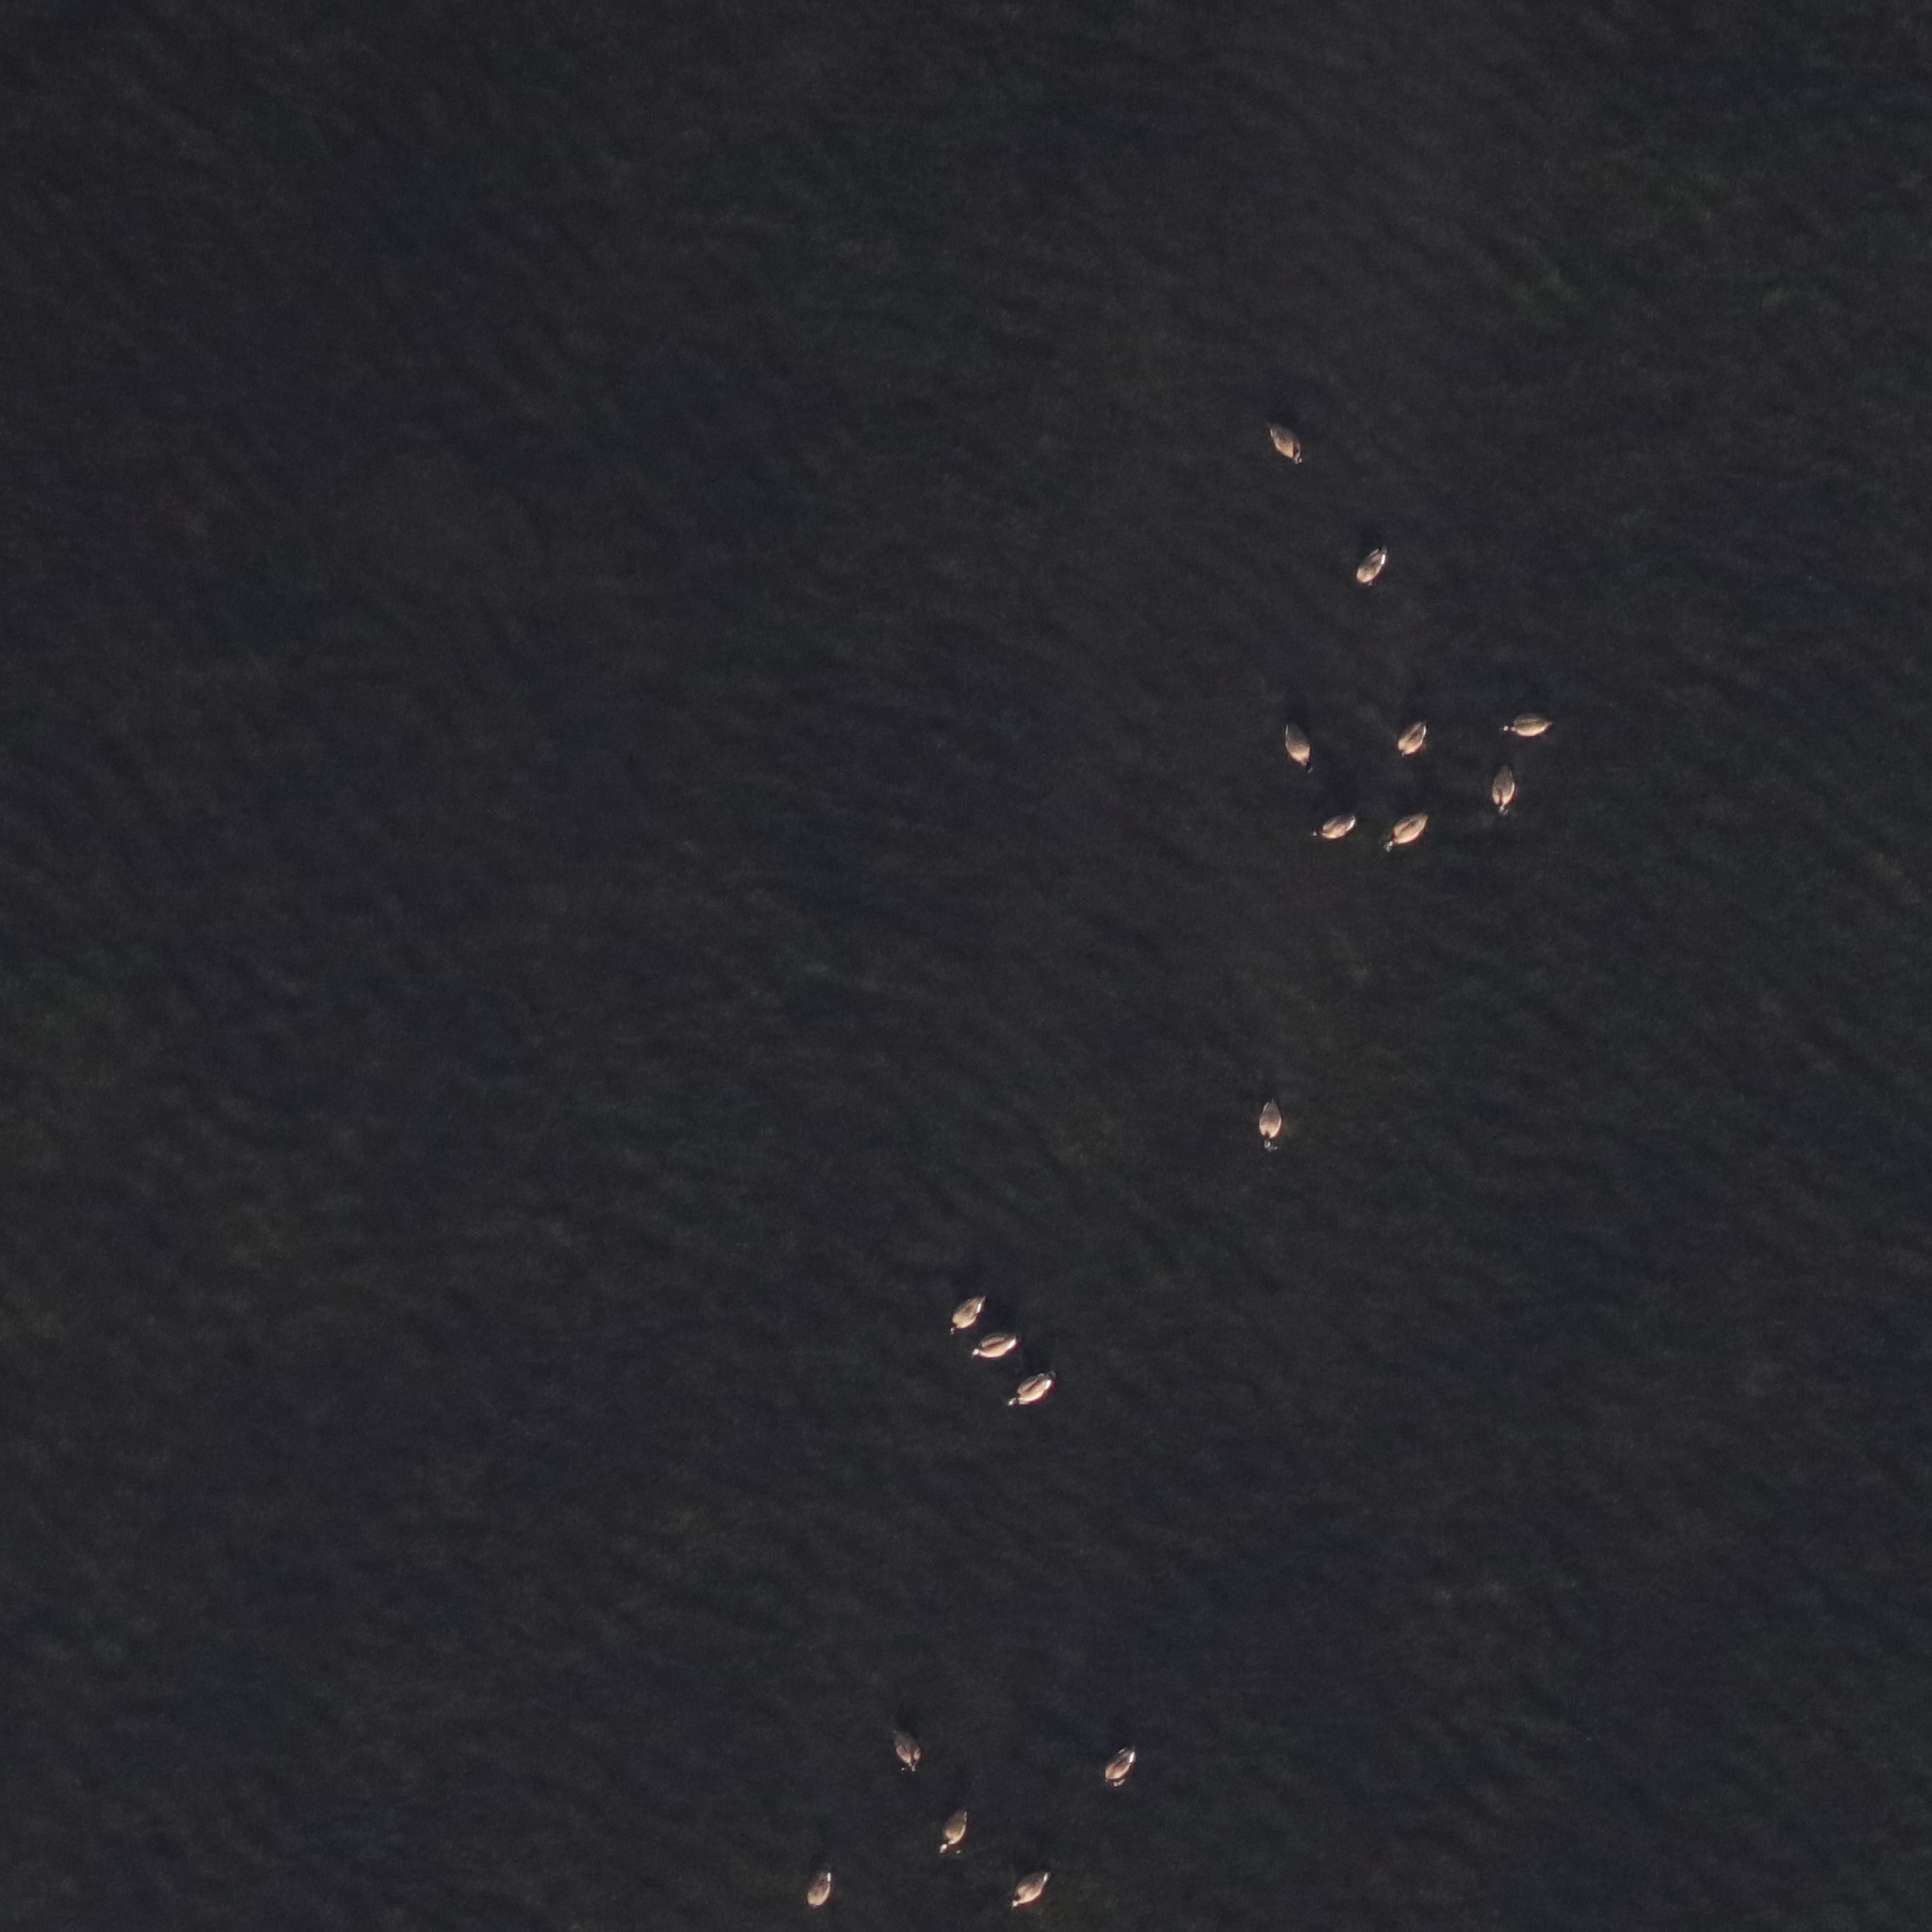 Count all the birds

17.